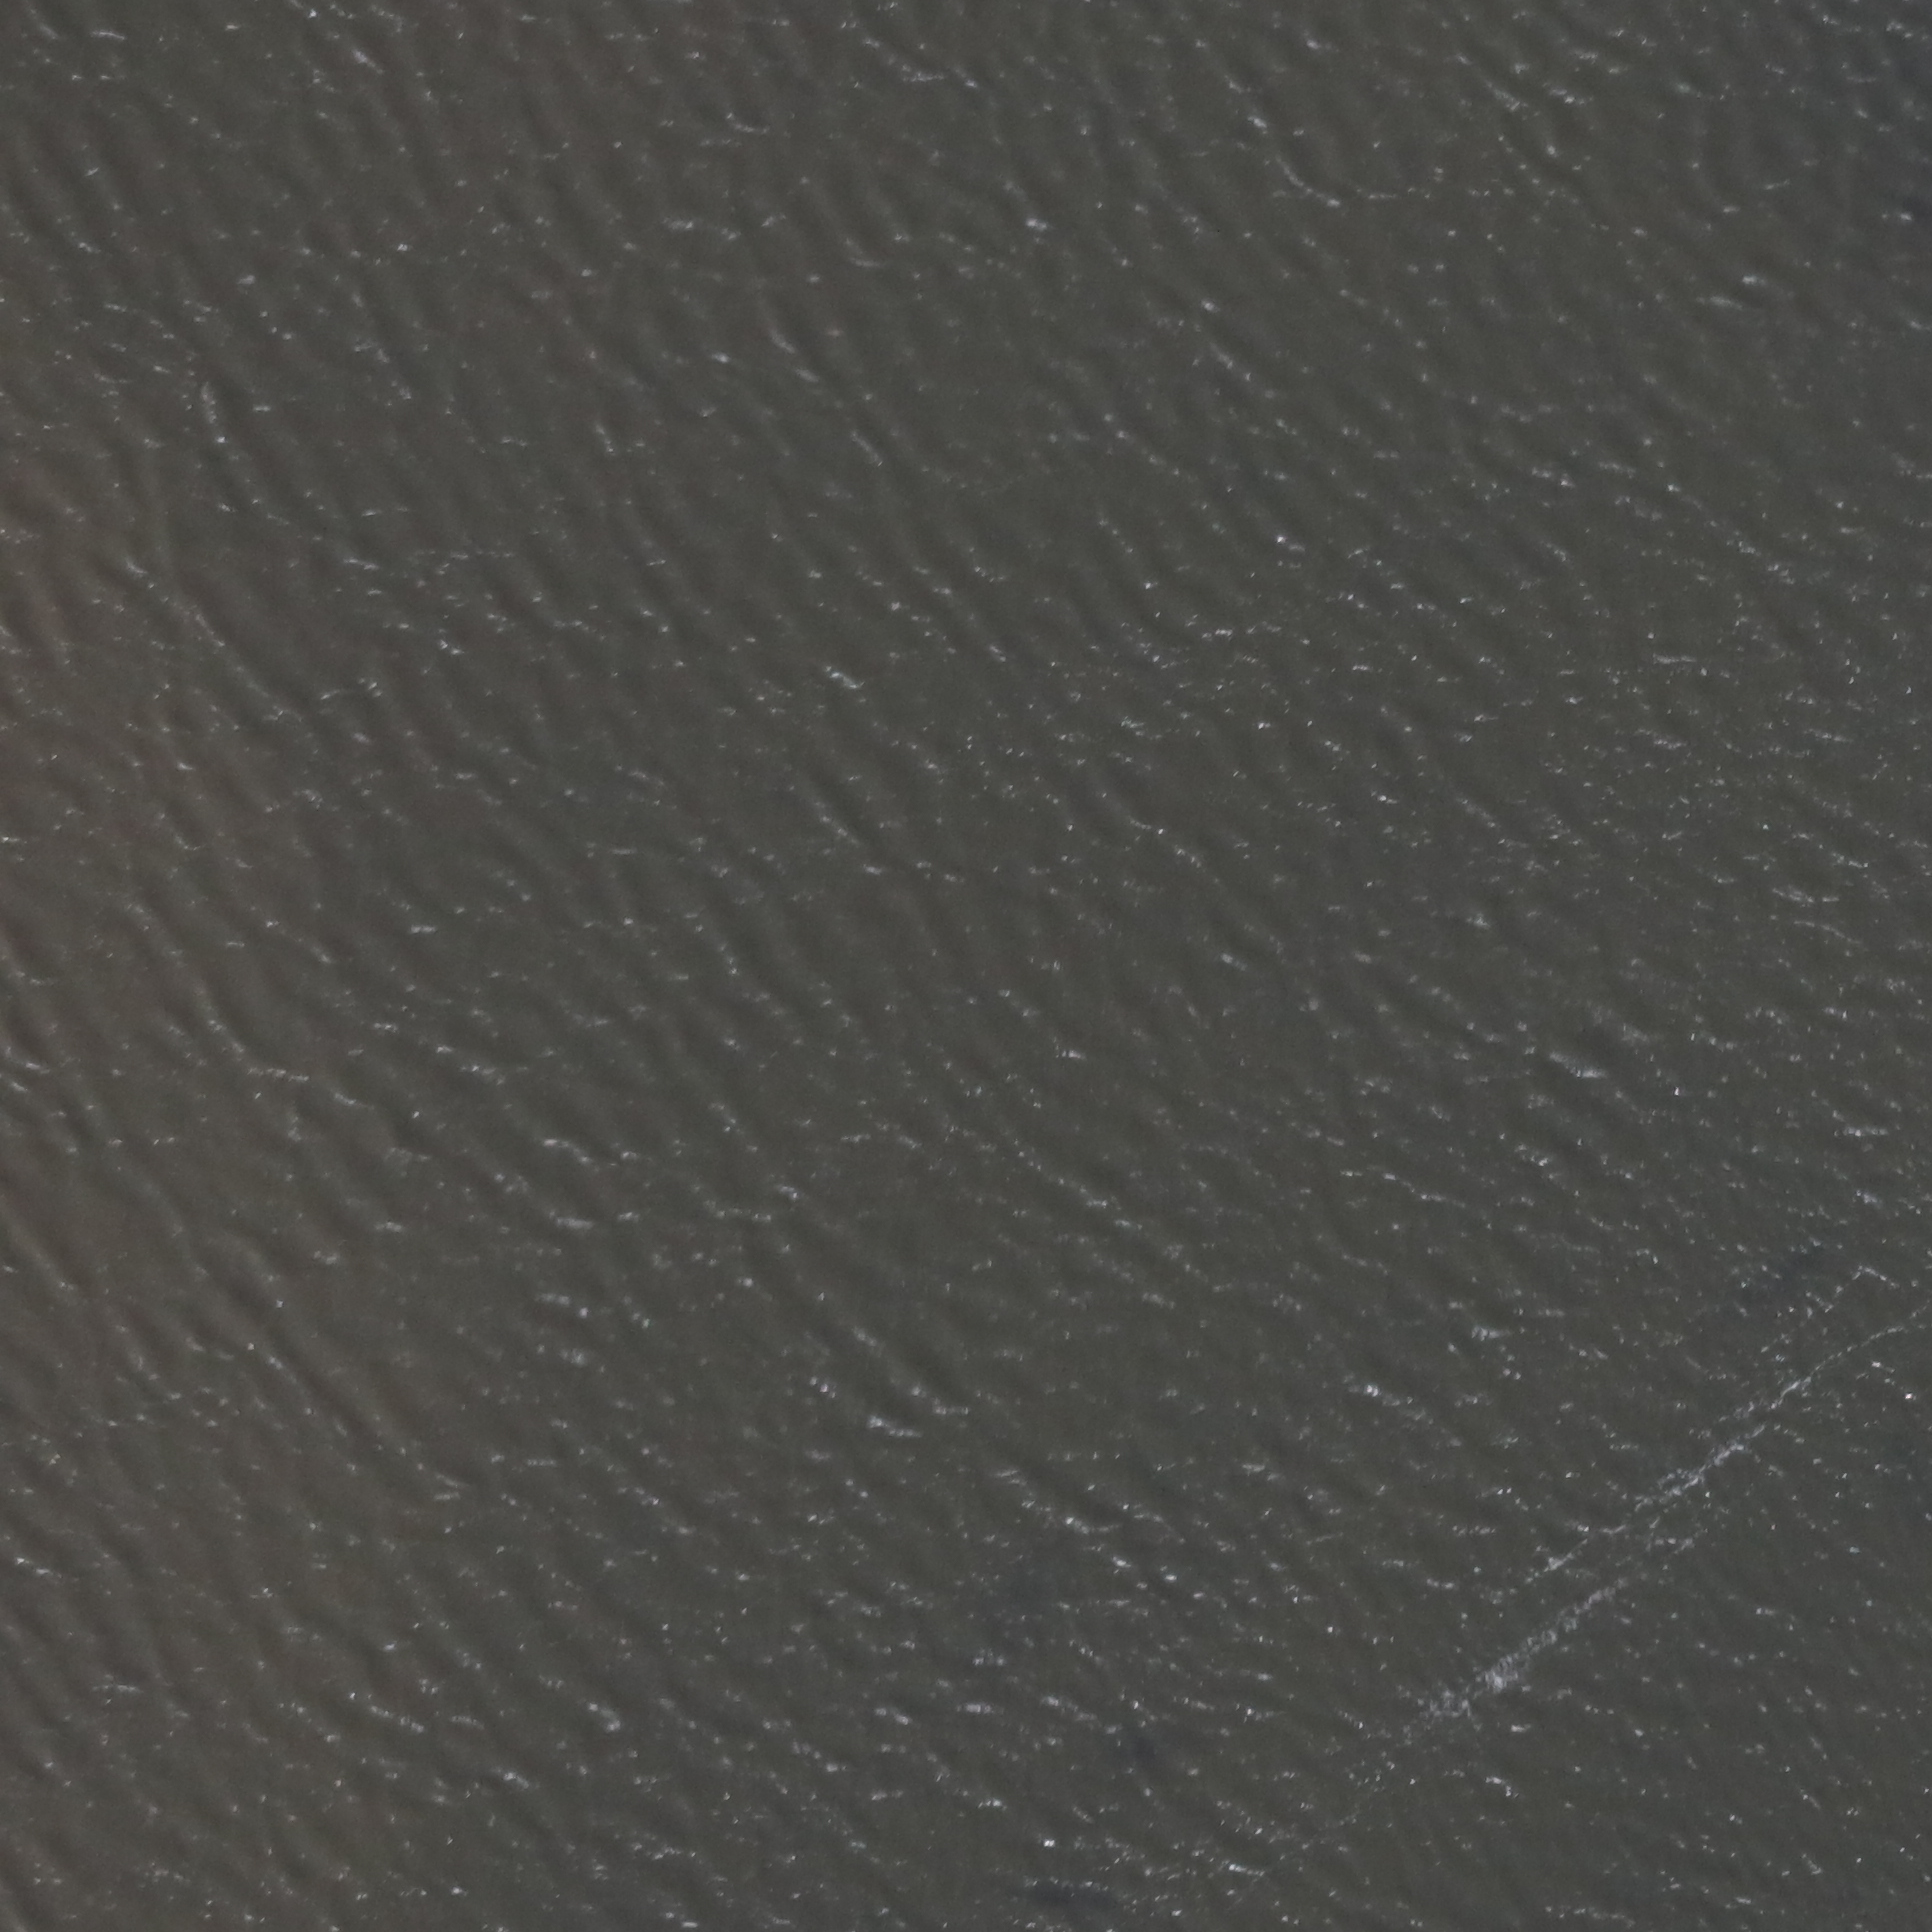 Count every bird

0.